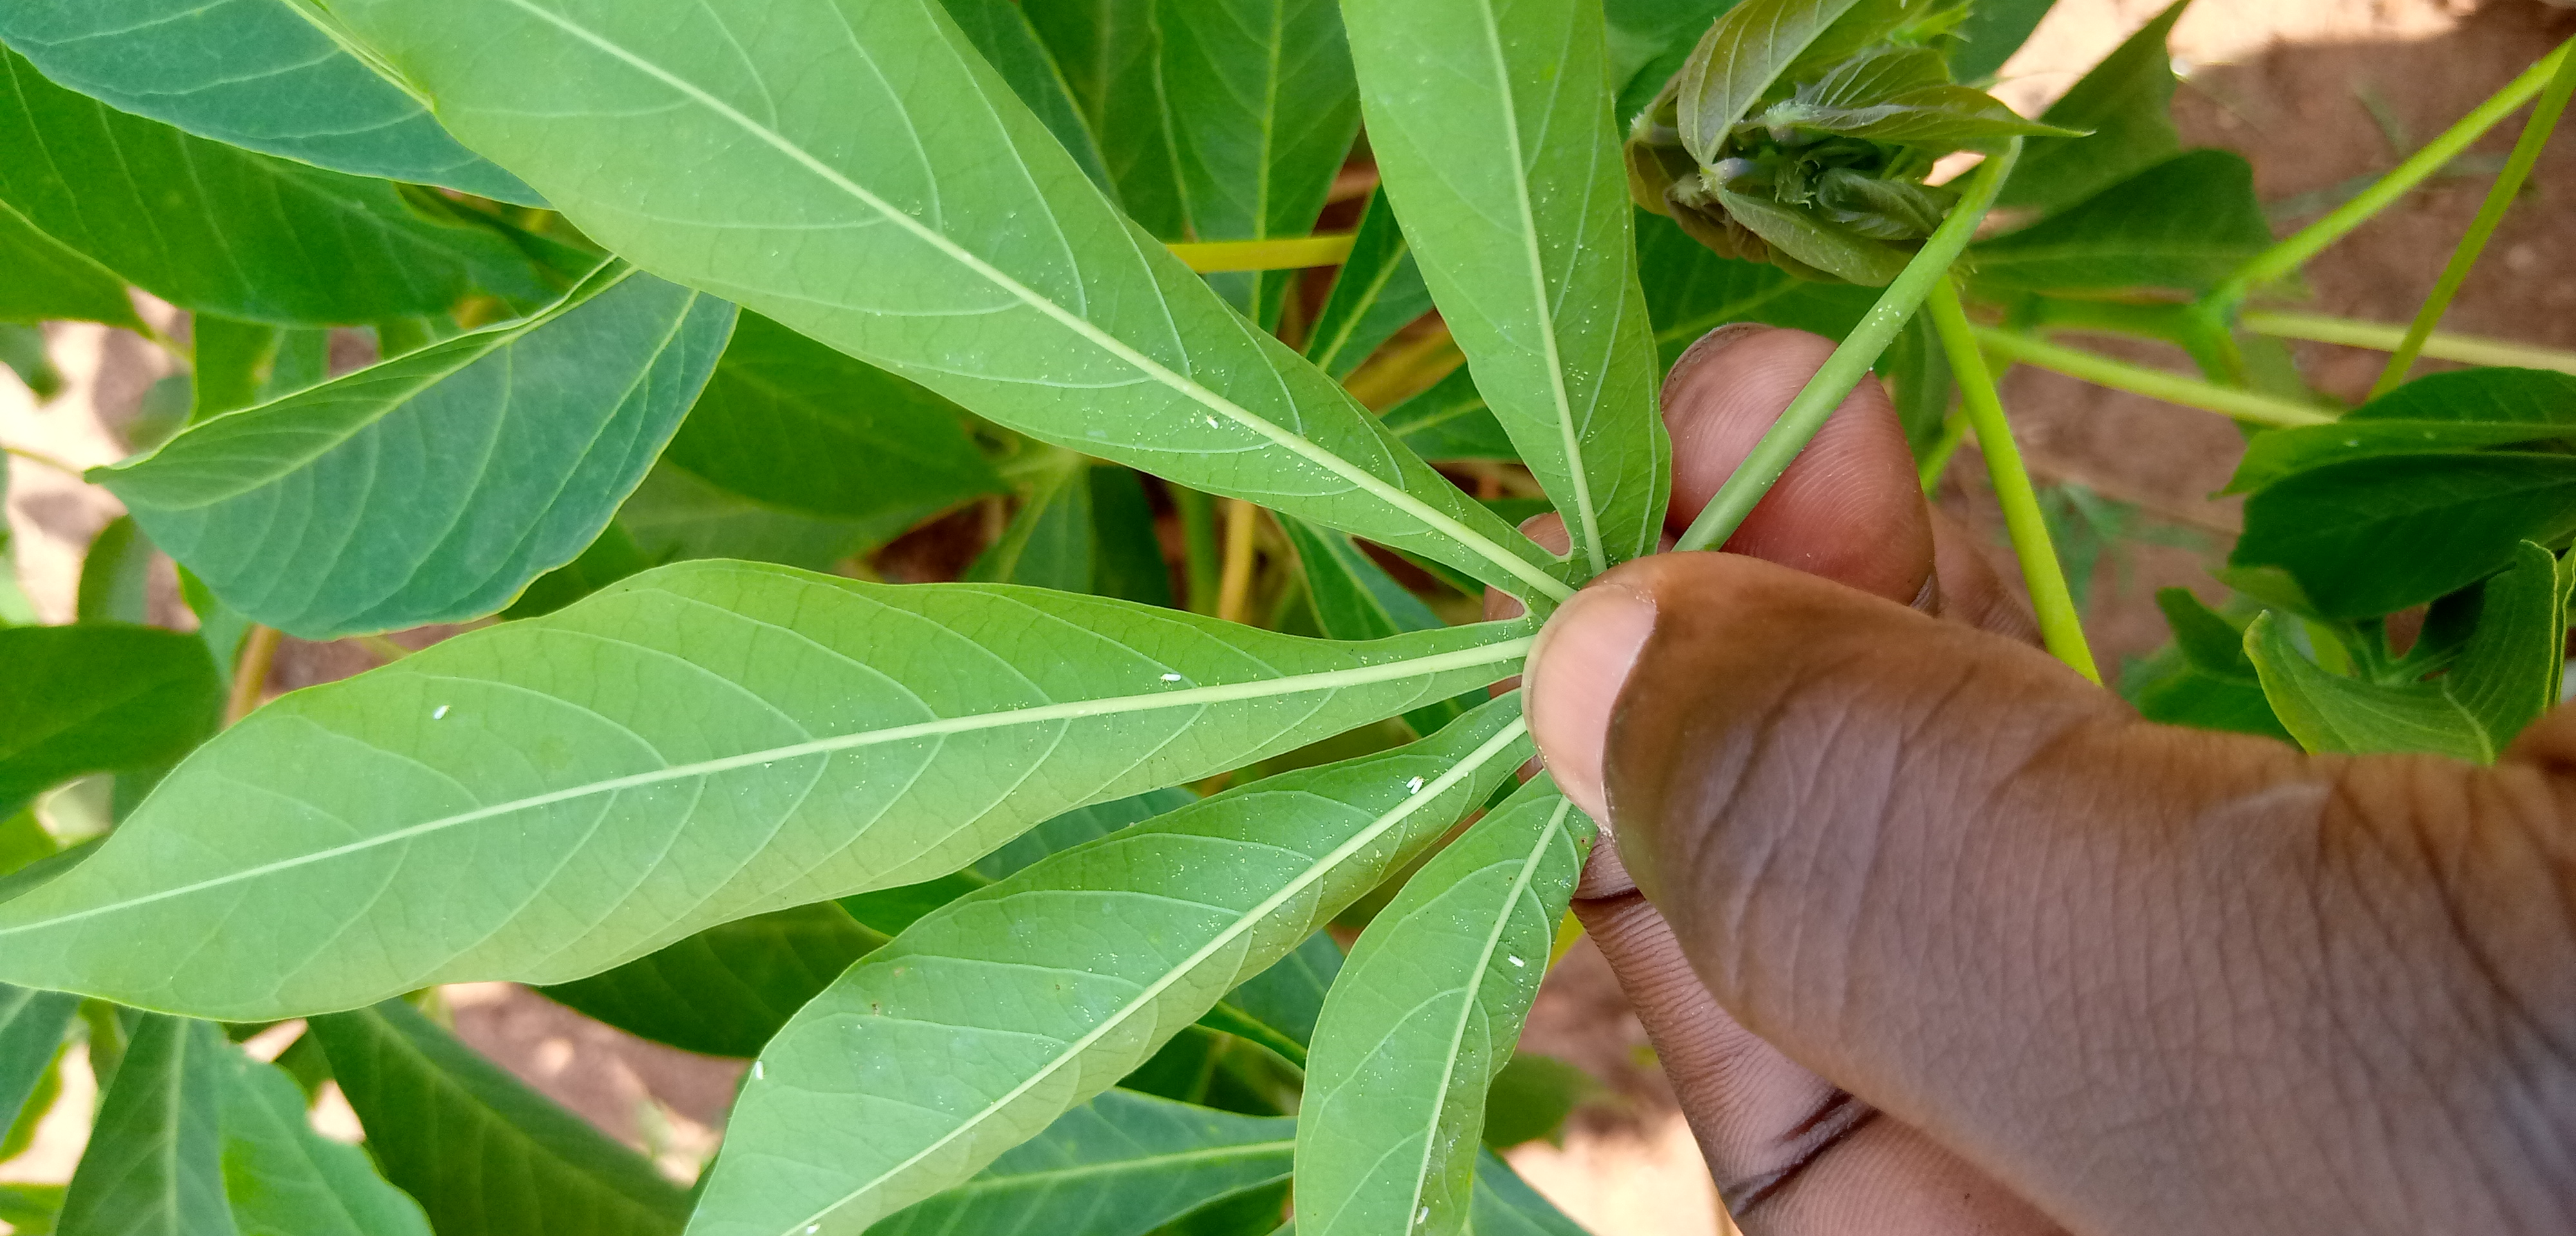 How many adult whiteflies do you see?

7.